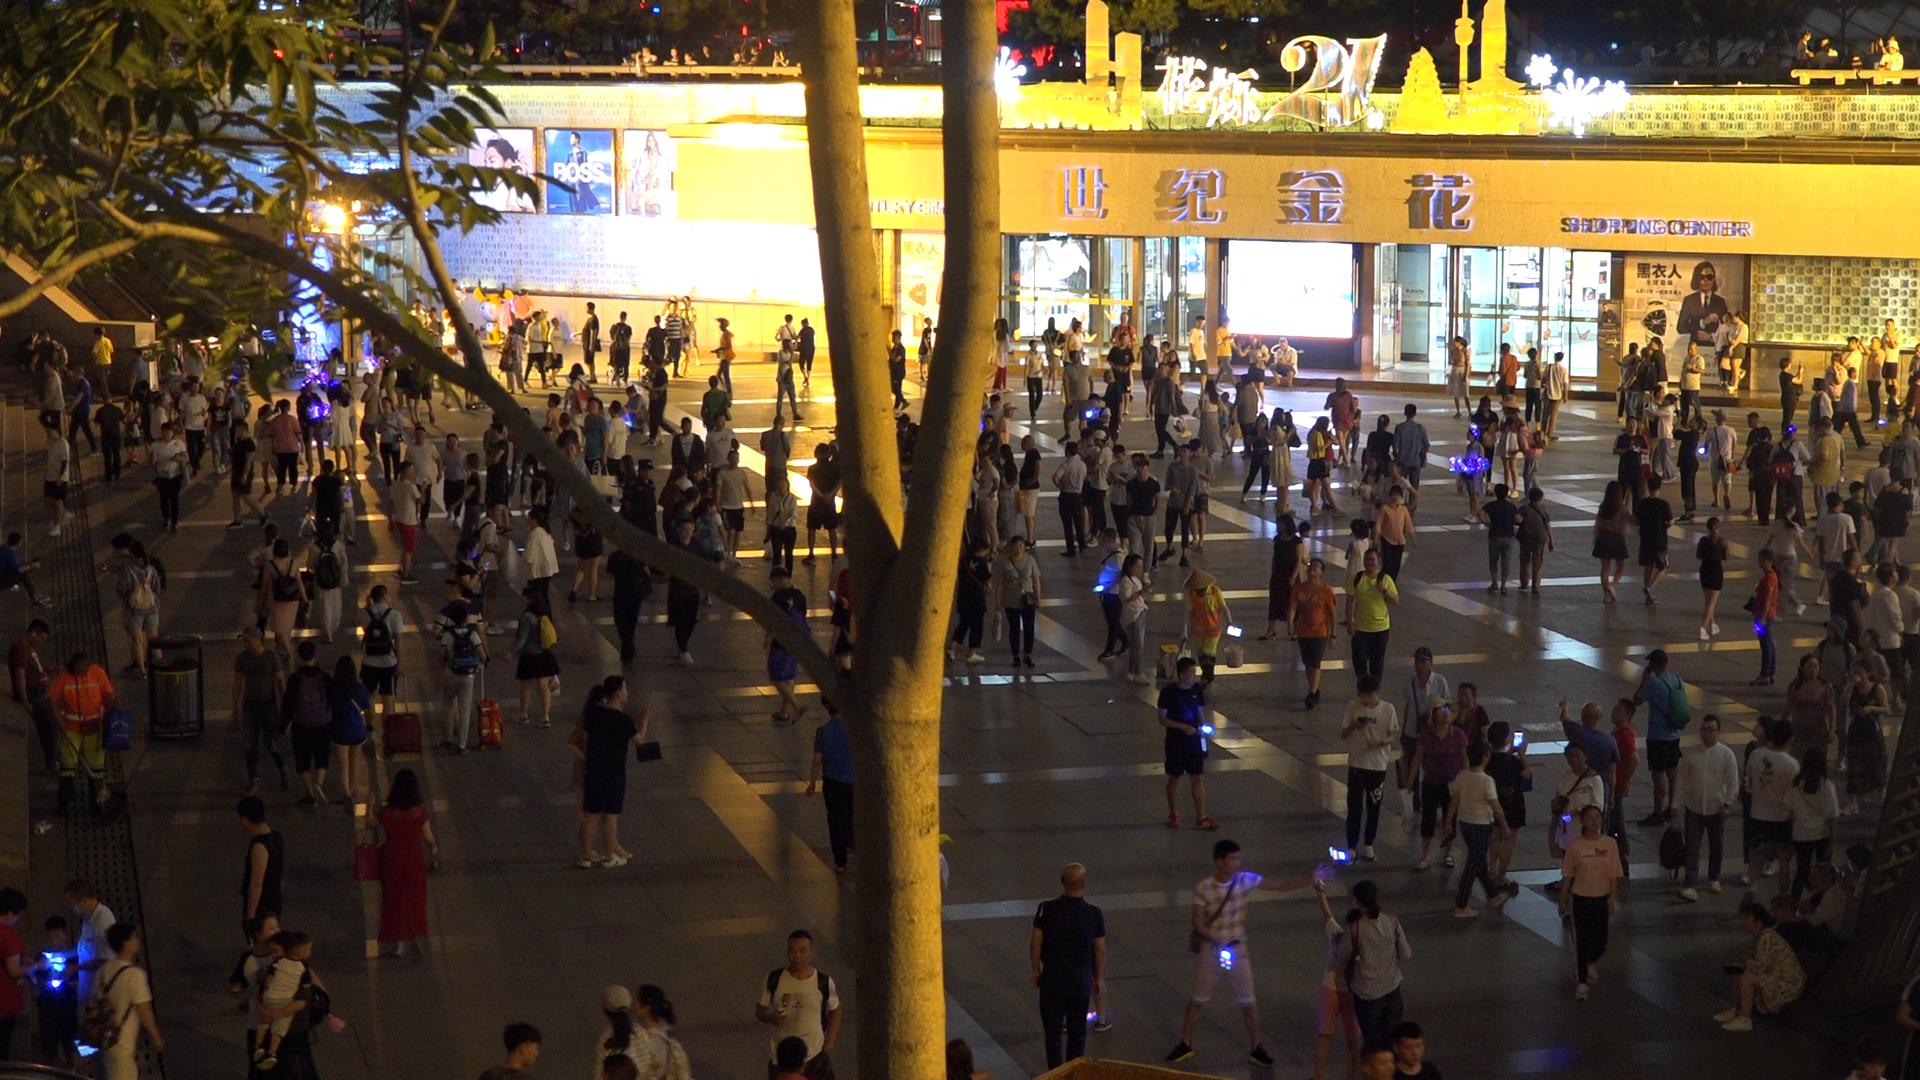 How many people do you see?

259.